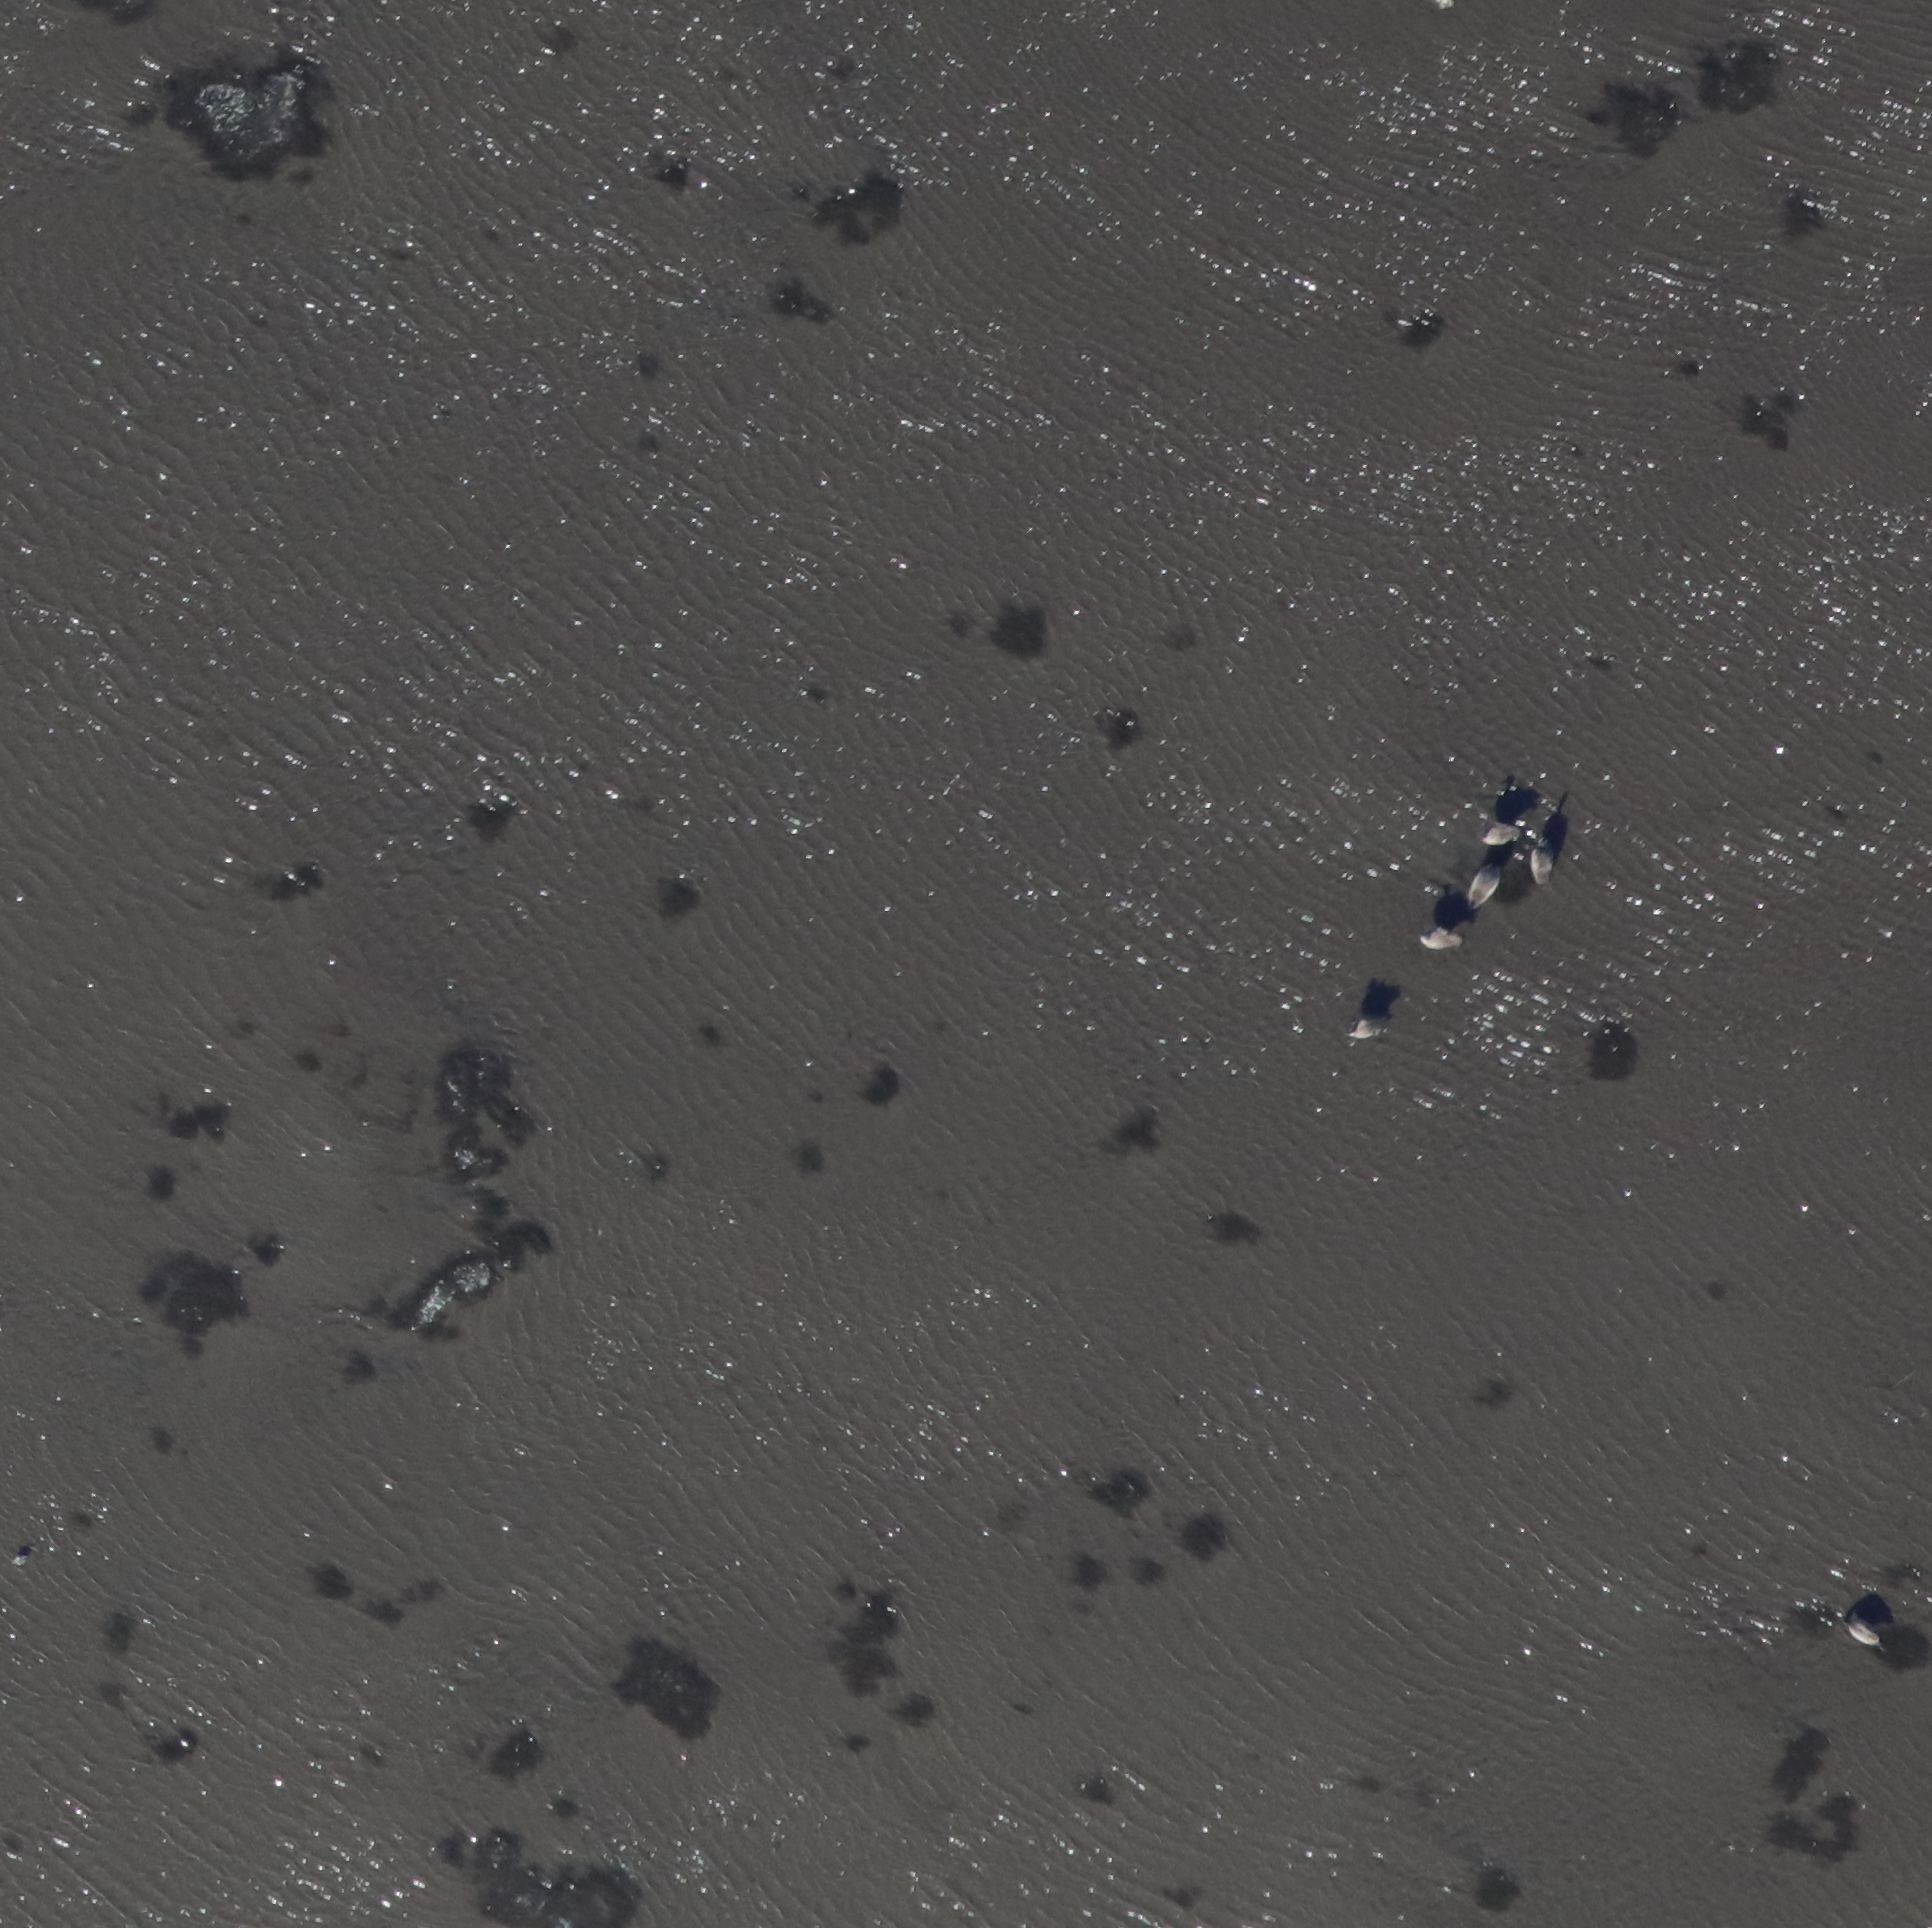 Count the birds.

7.